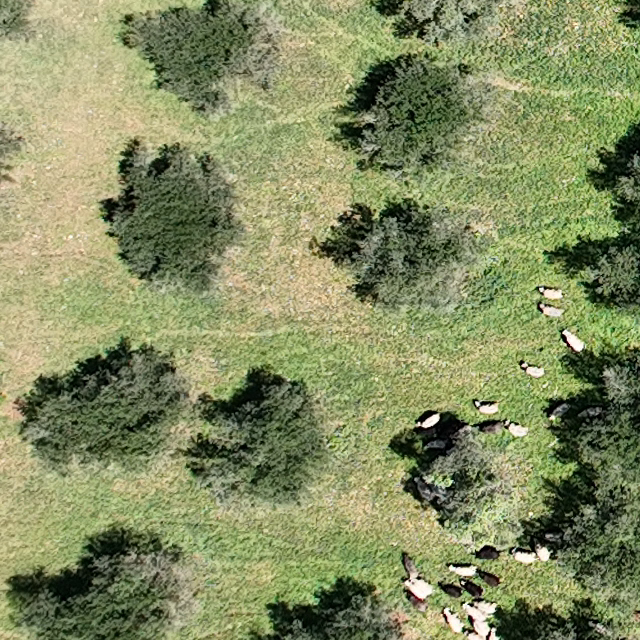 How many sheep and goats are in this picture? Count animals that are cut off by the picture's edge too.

31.